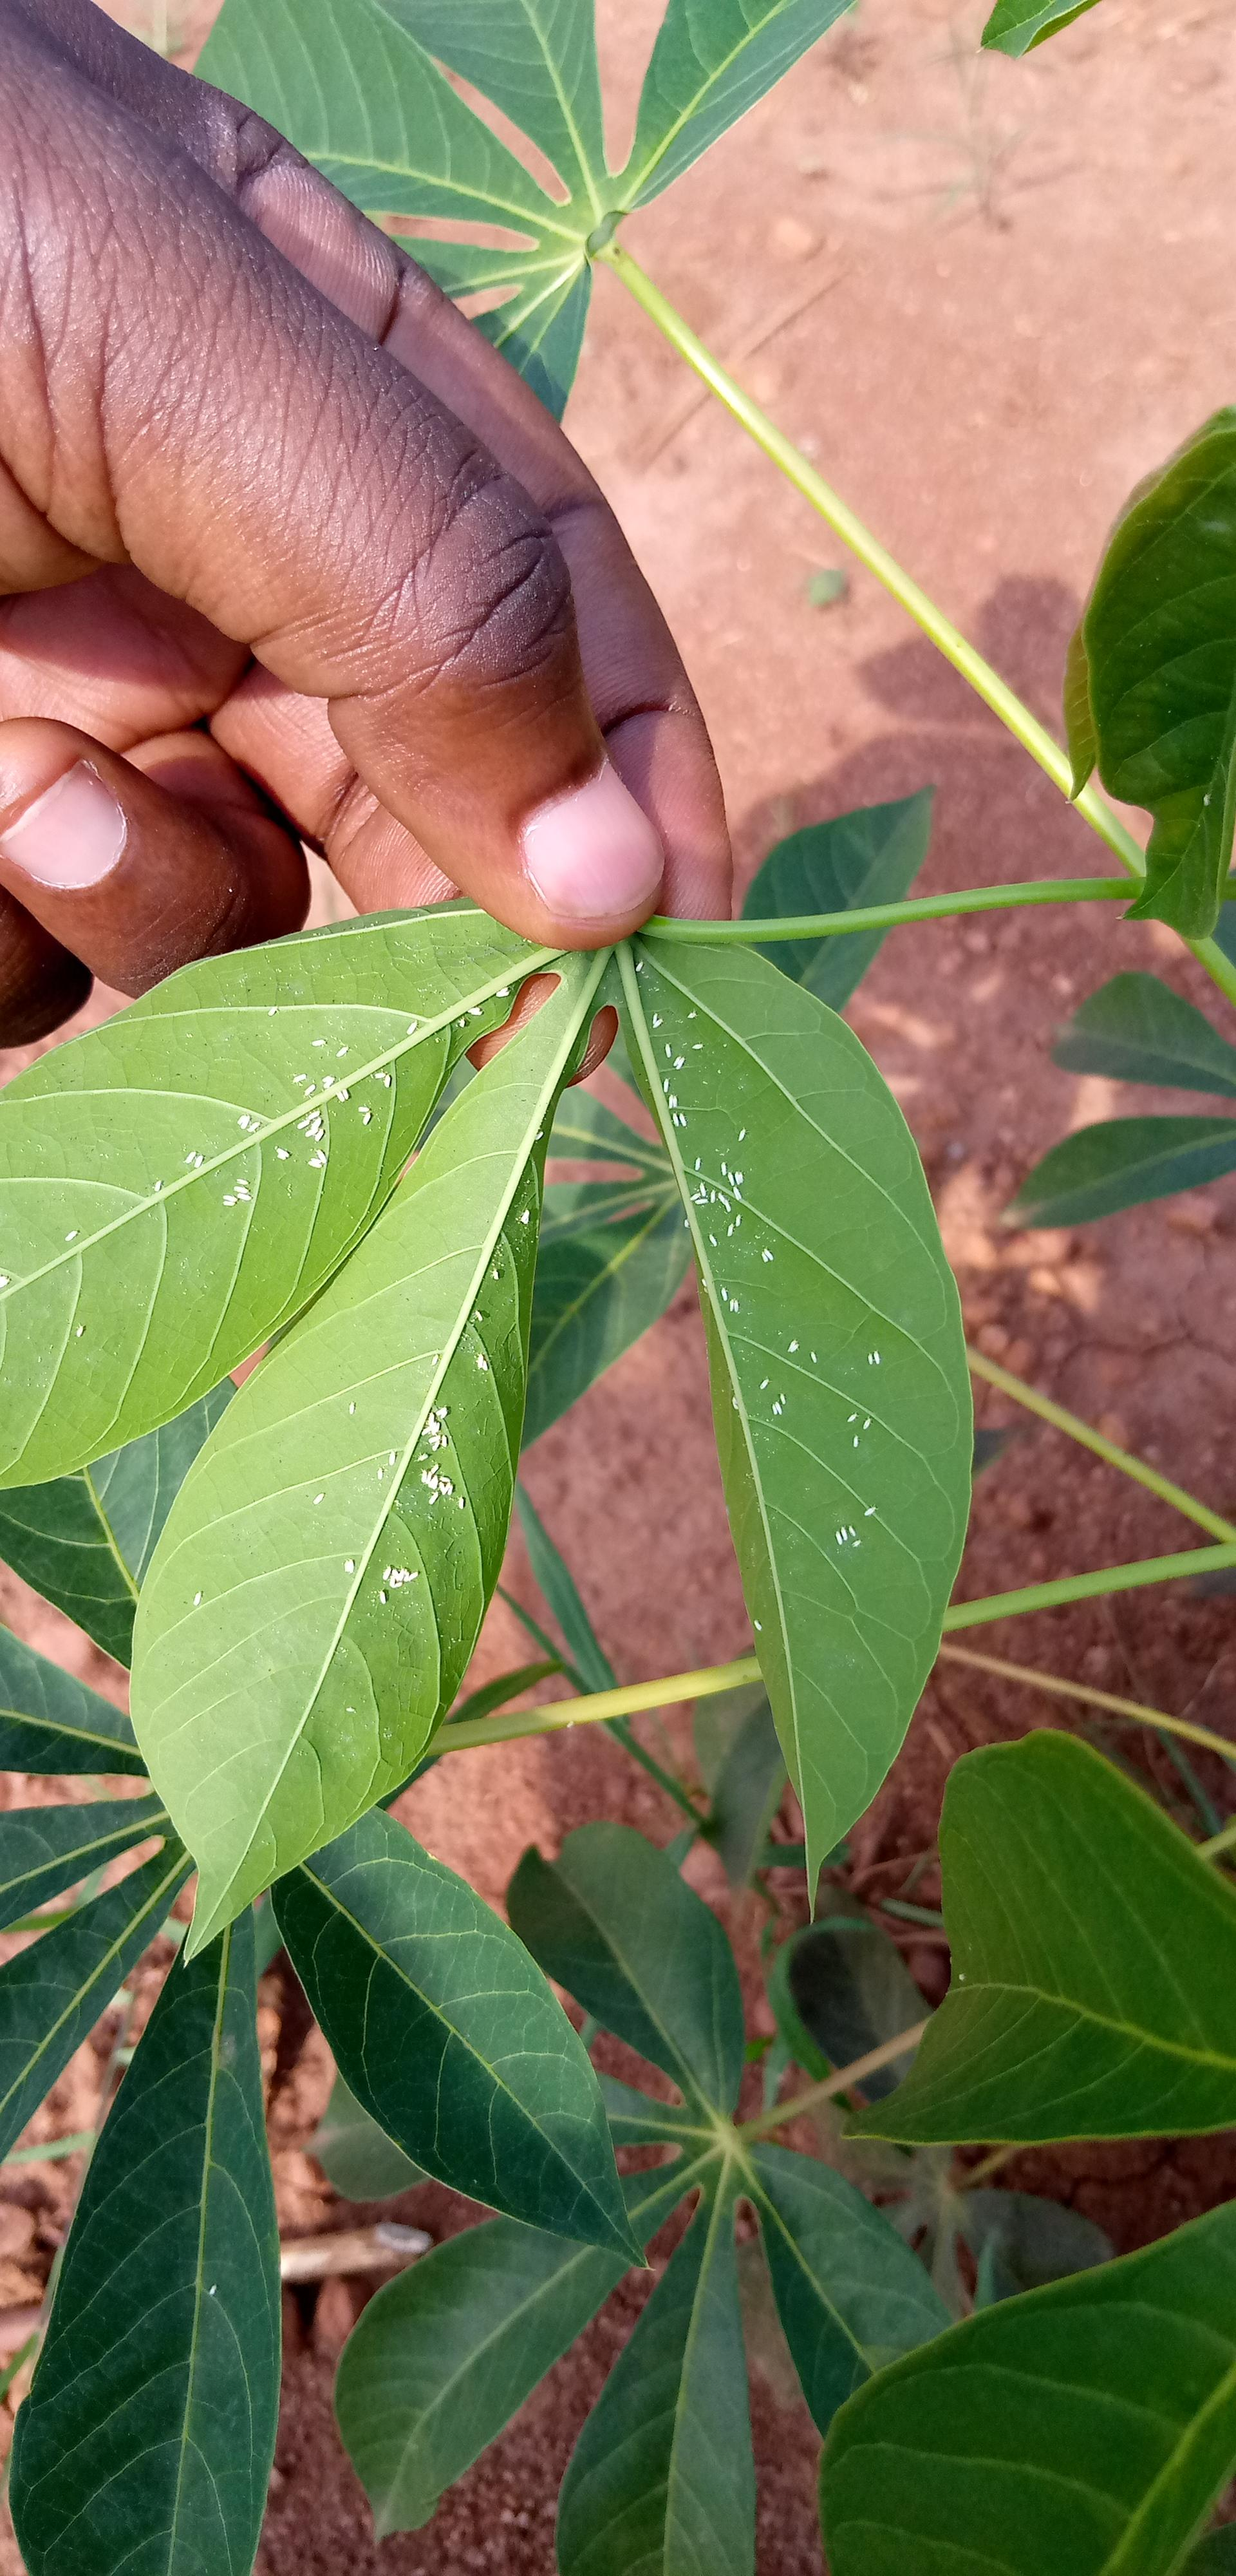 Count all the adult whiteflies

143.